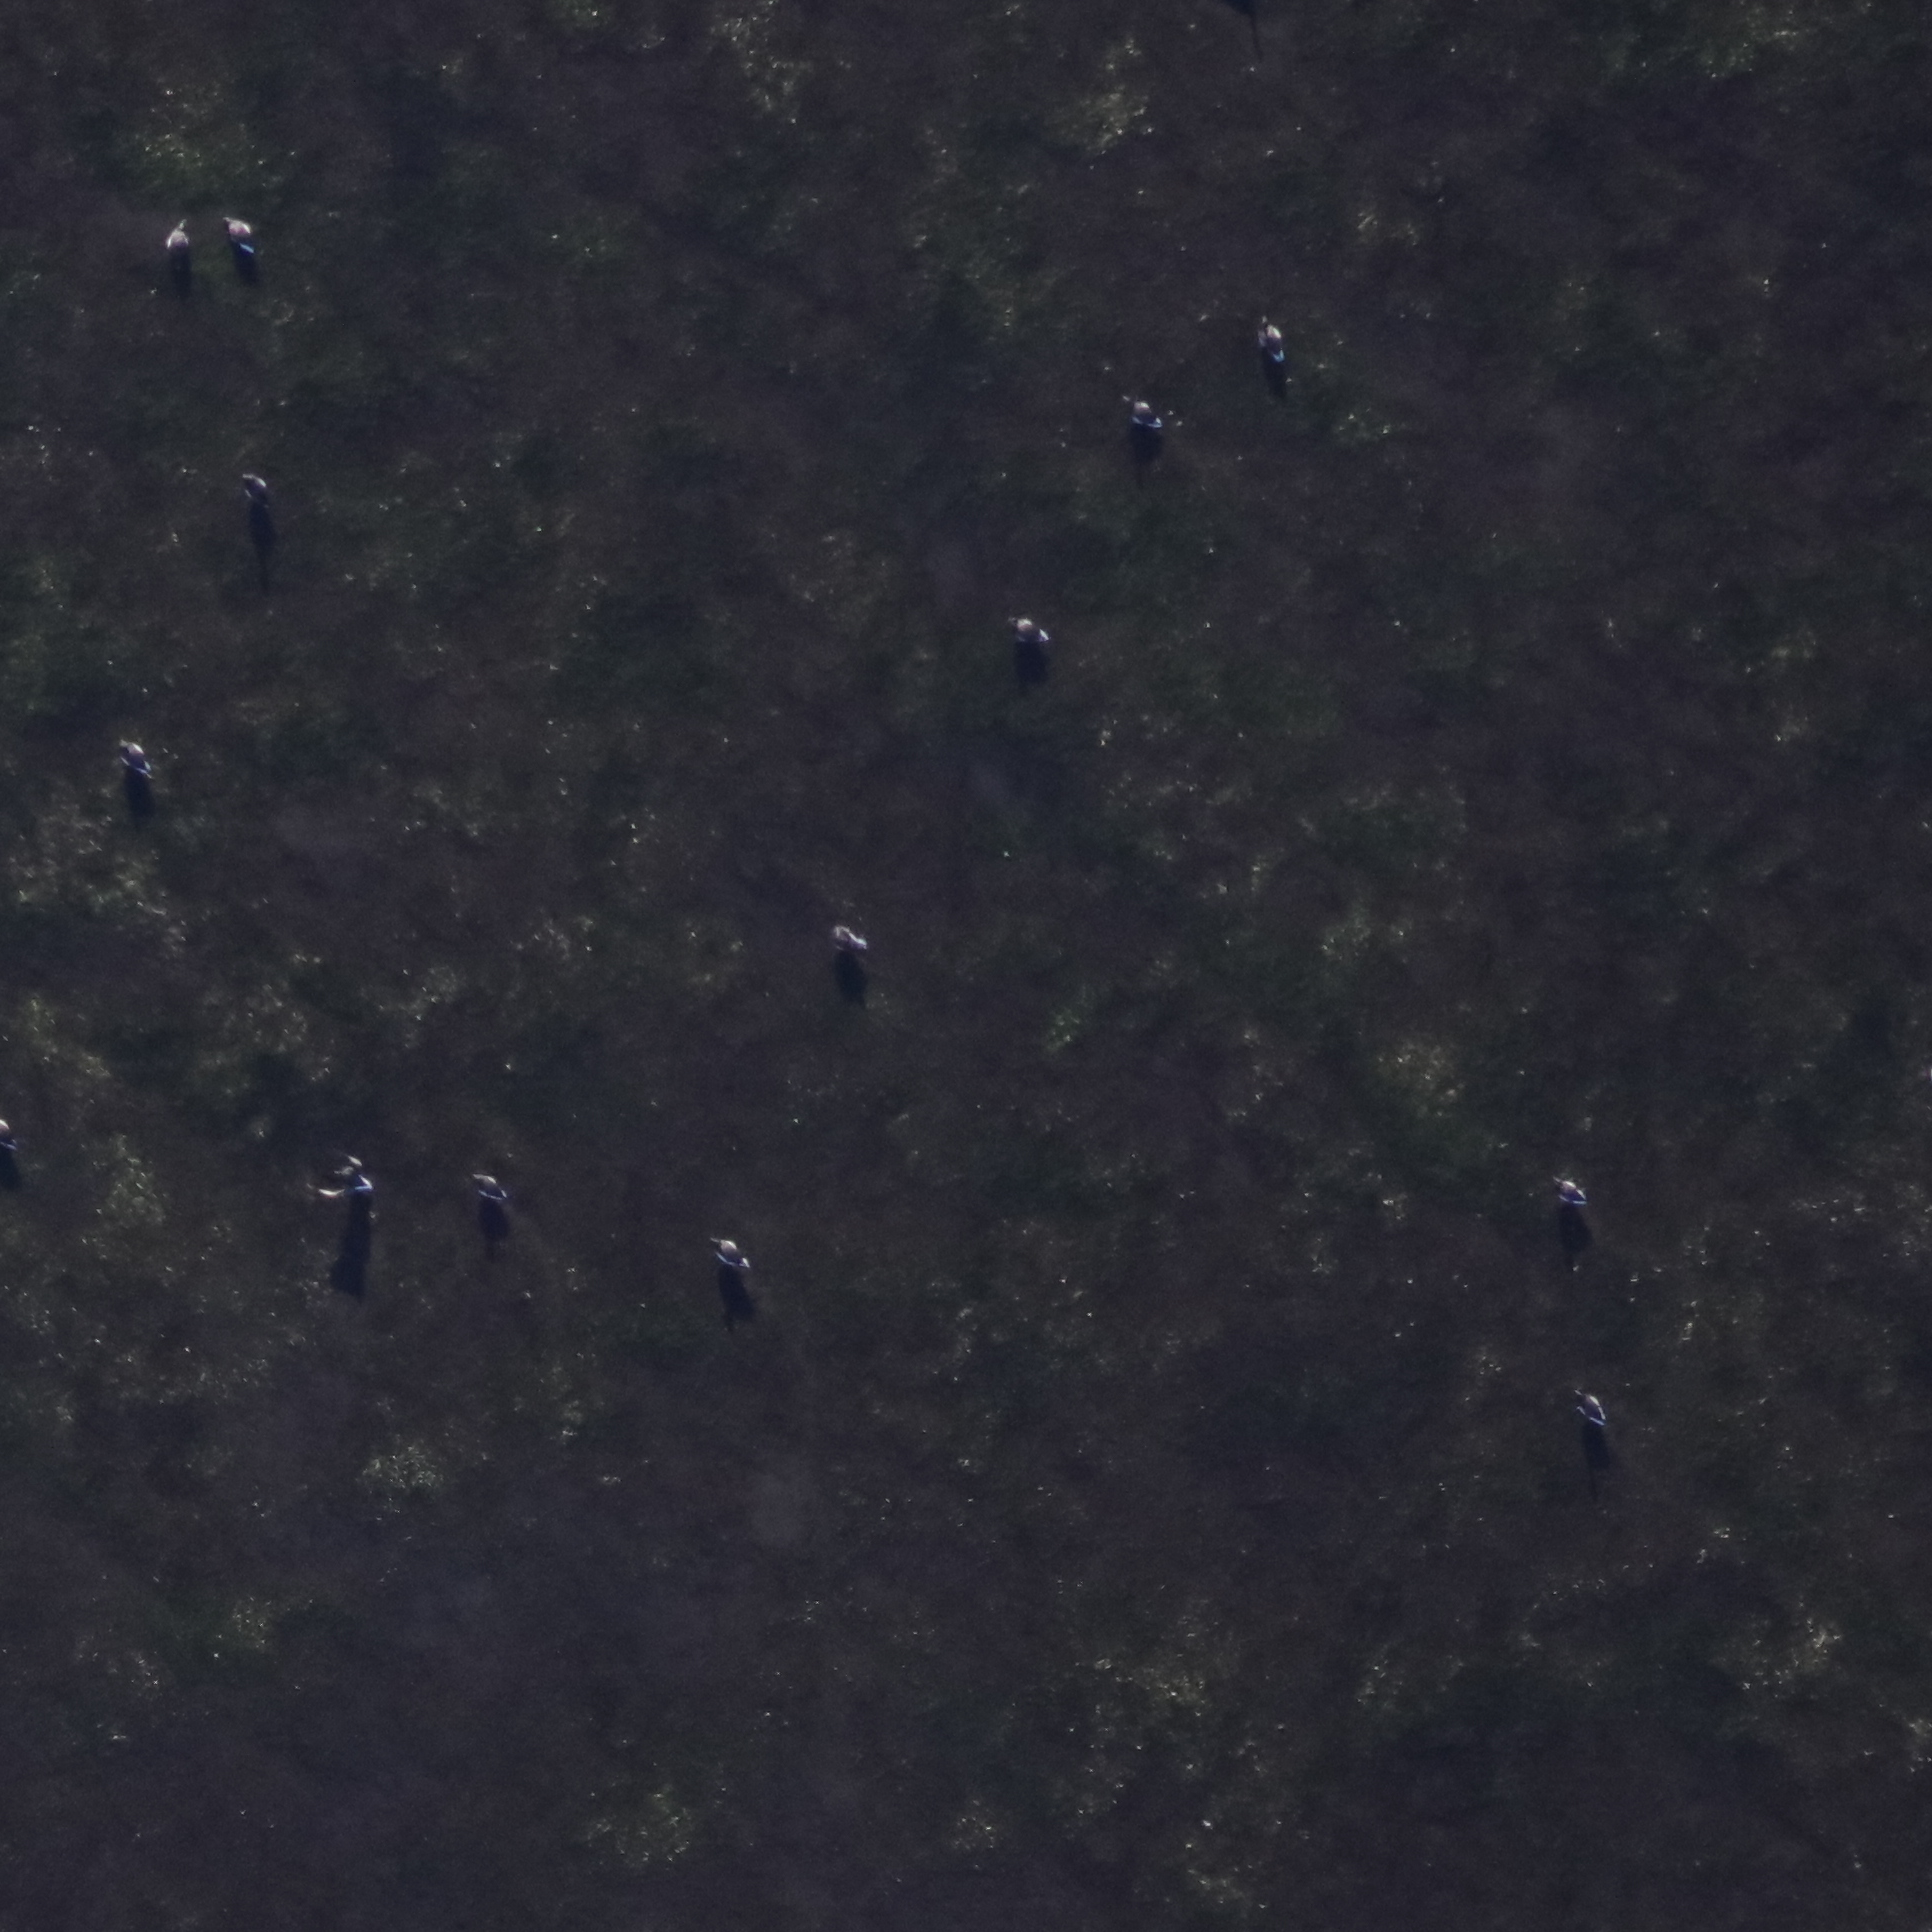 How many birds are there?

13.